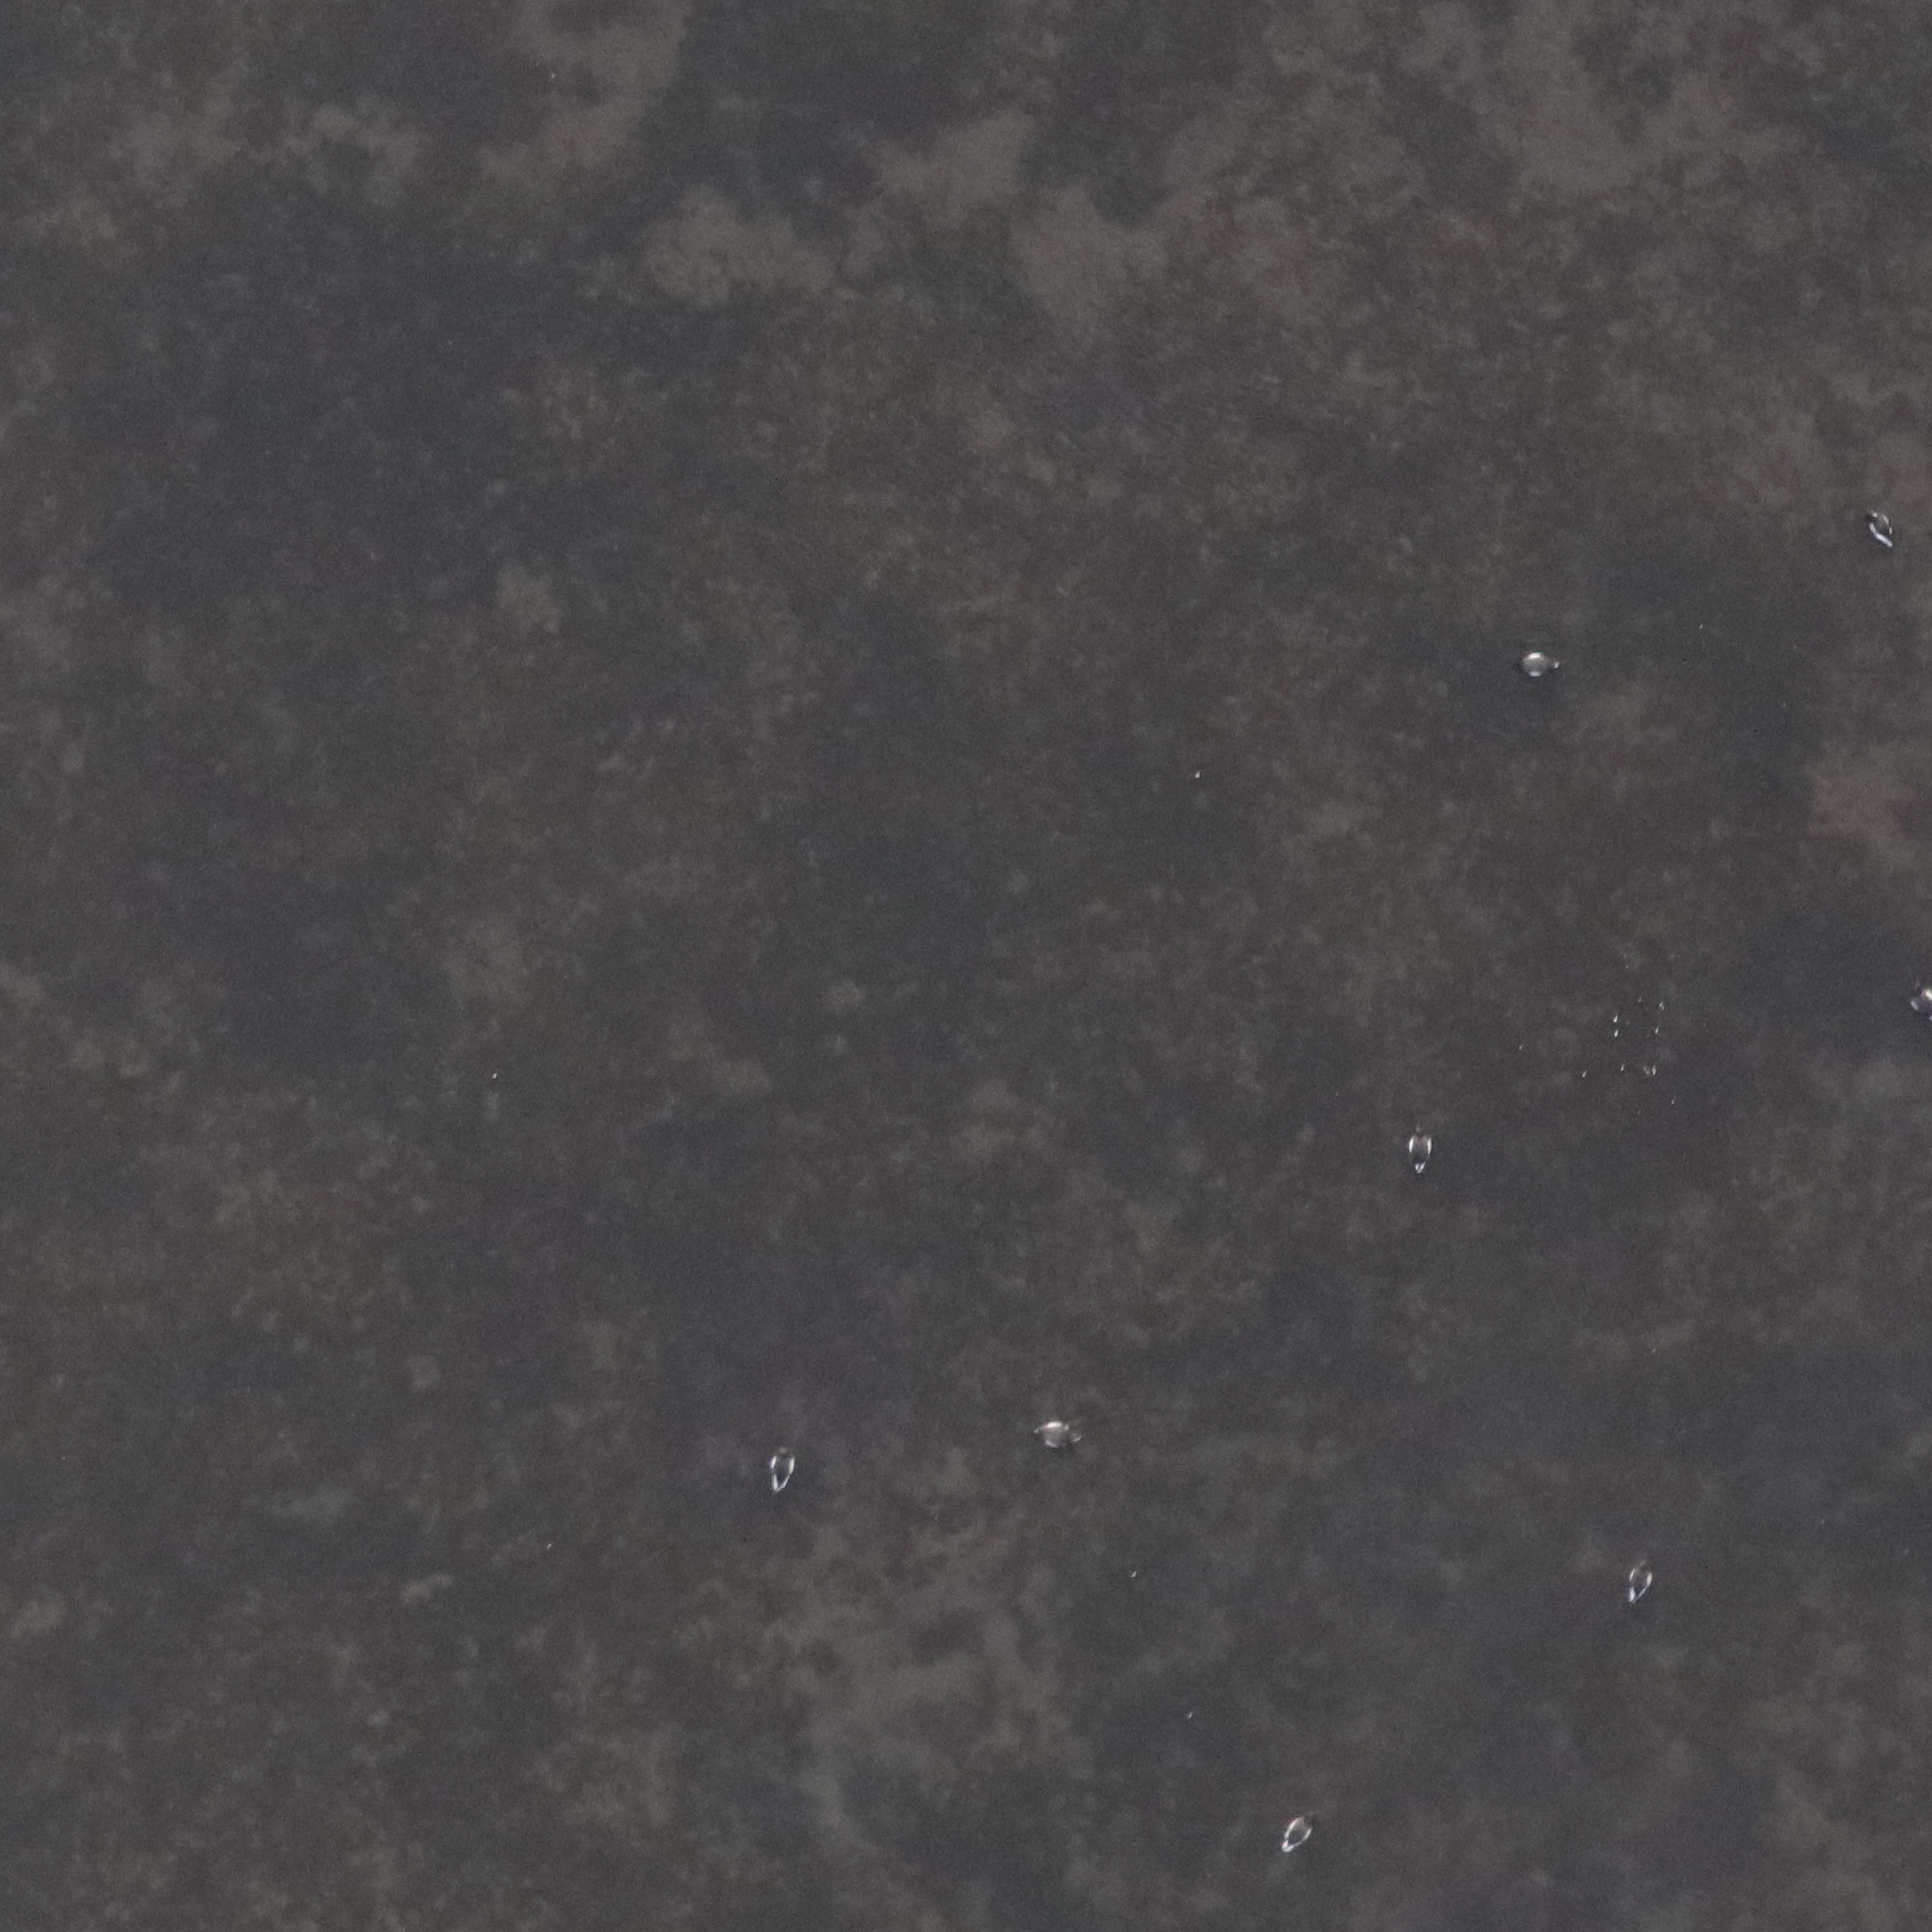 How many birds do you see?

8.